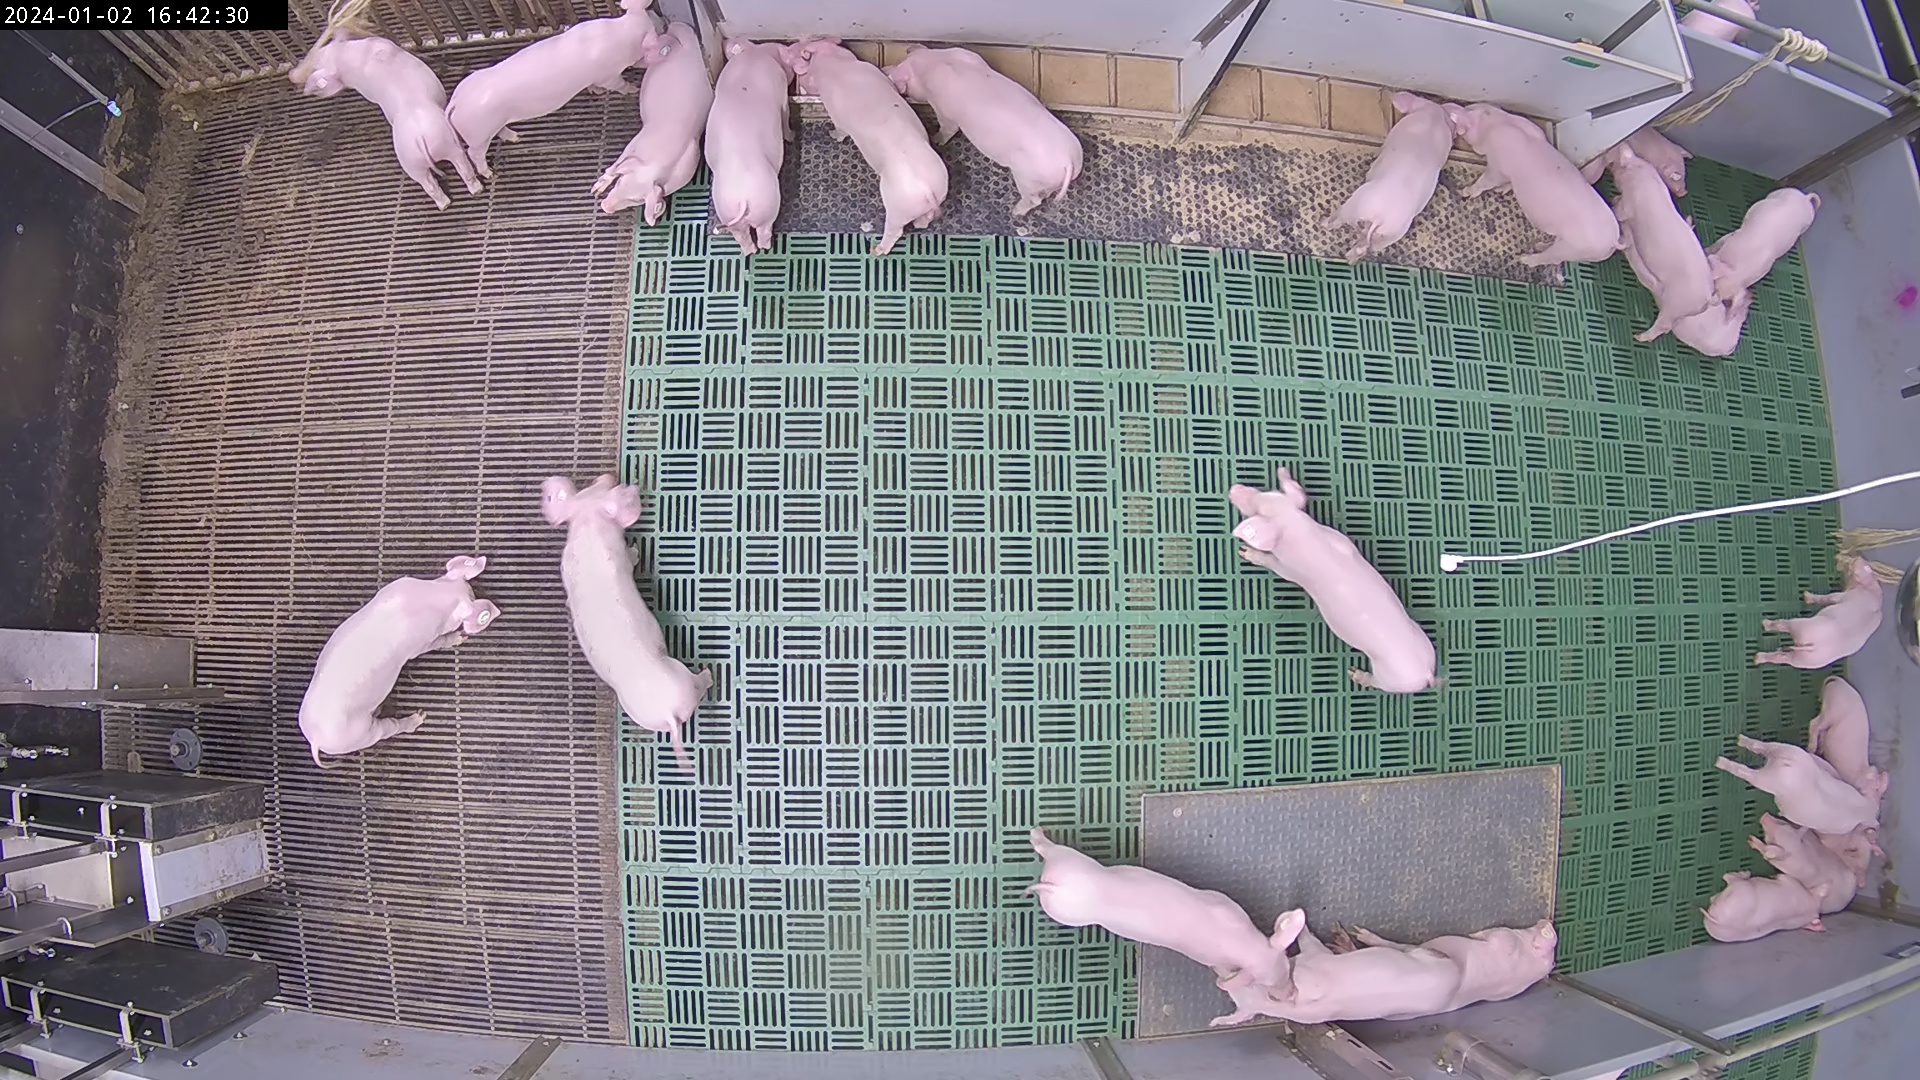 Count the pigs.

25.